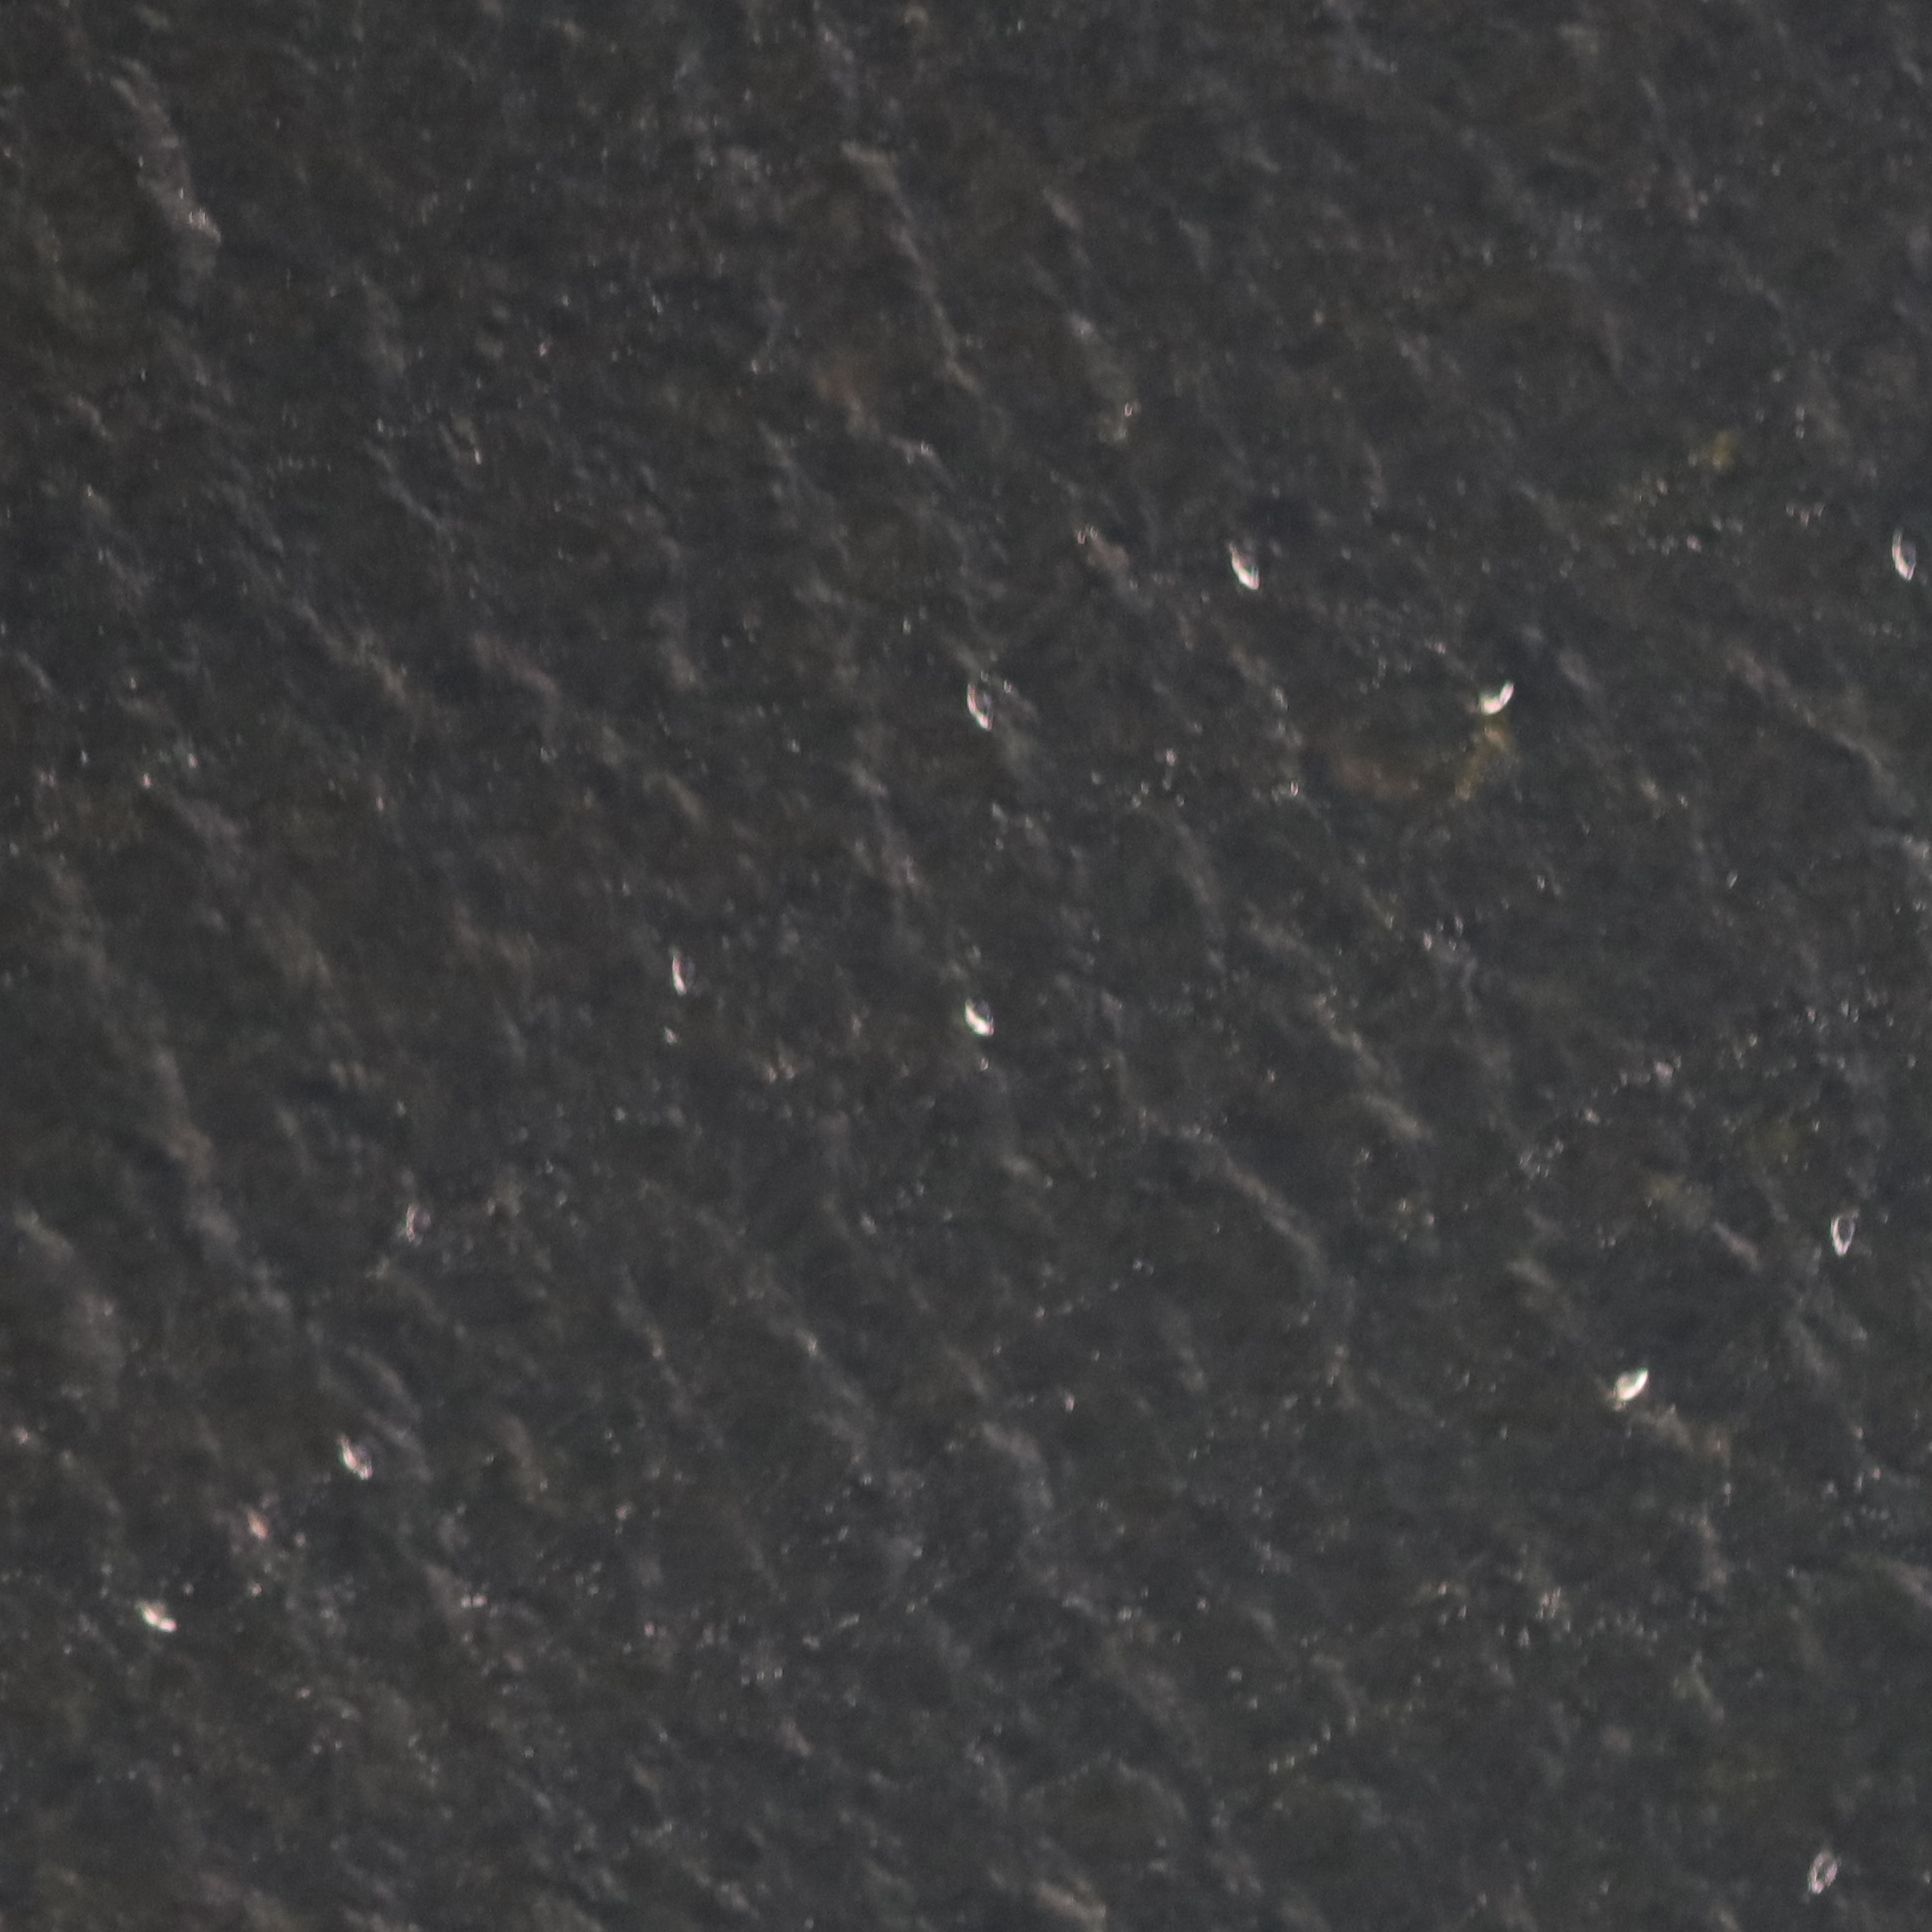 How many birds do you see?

13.